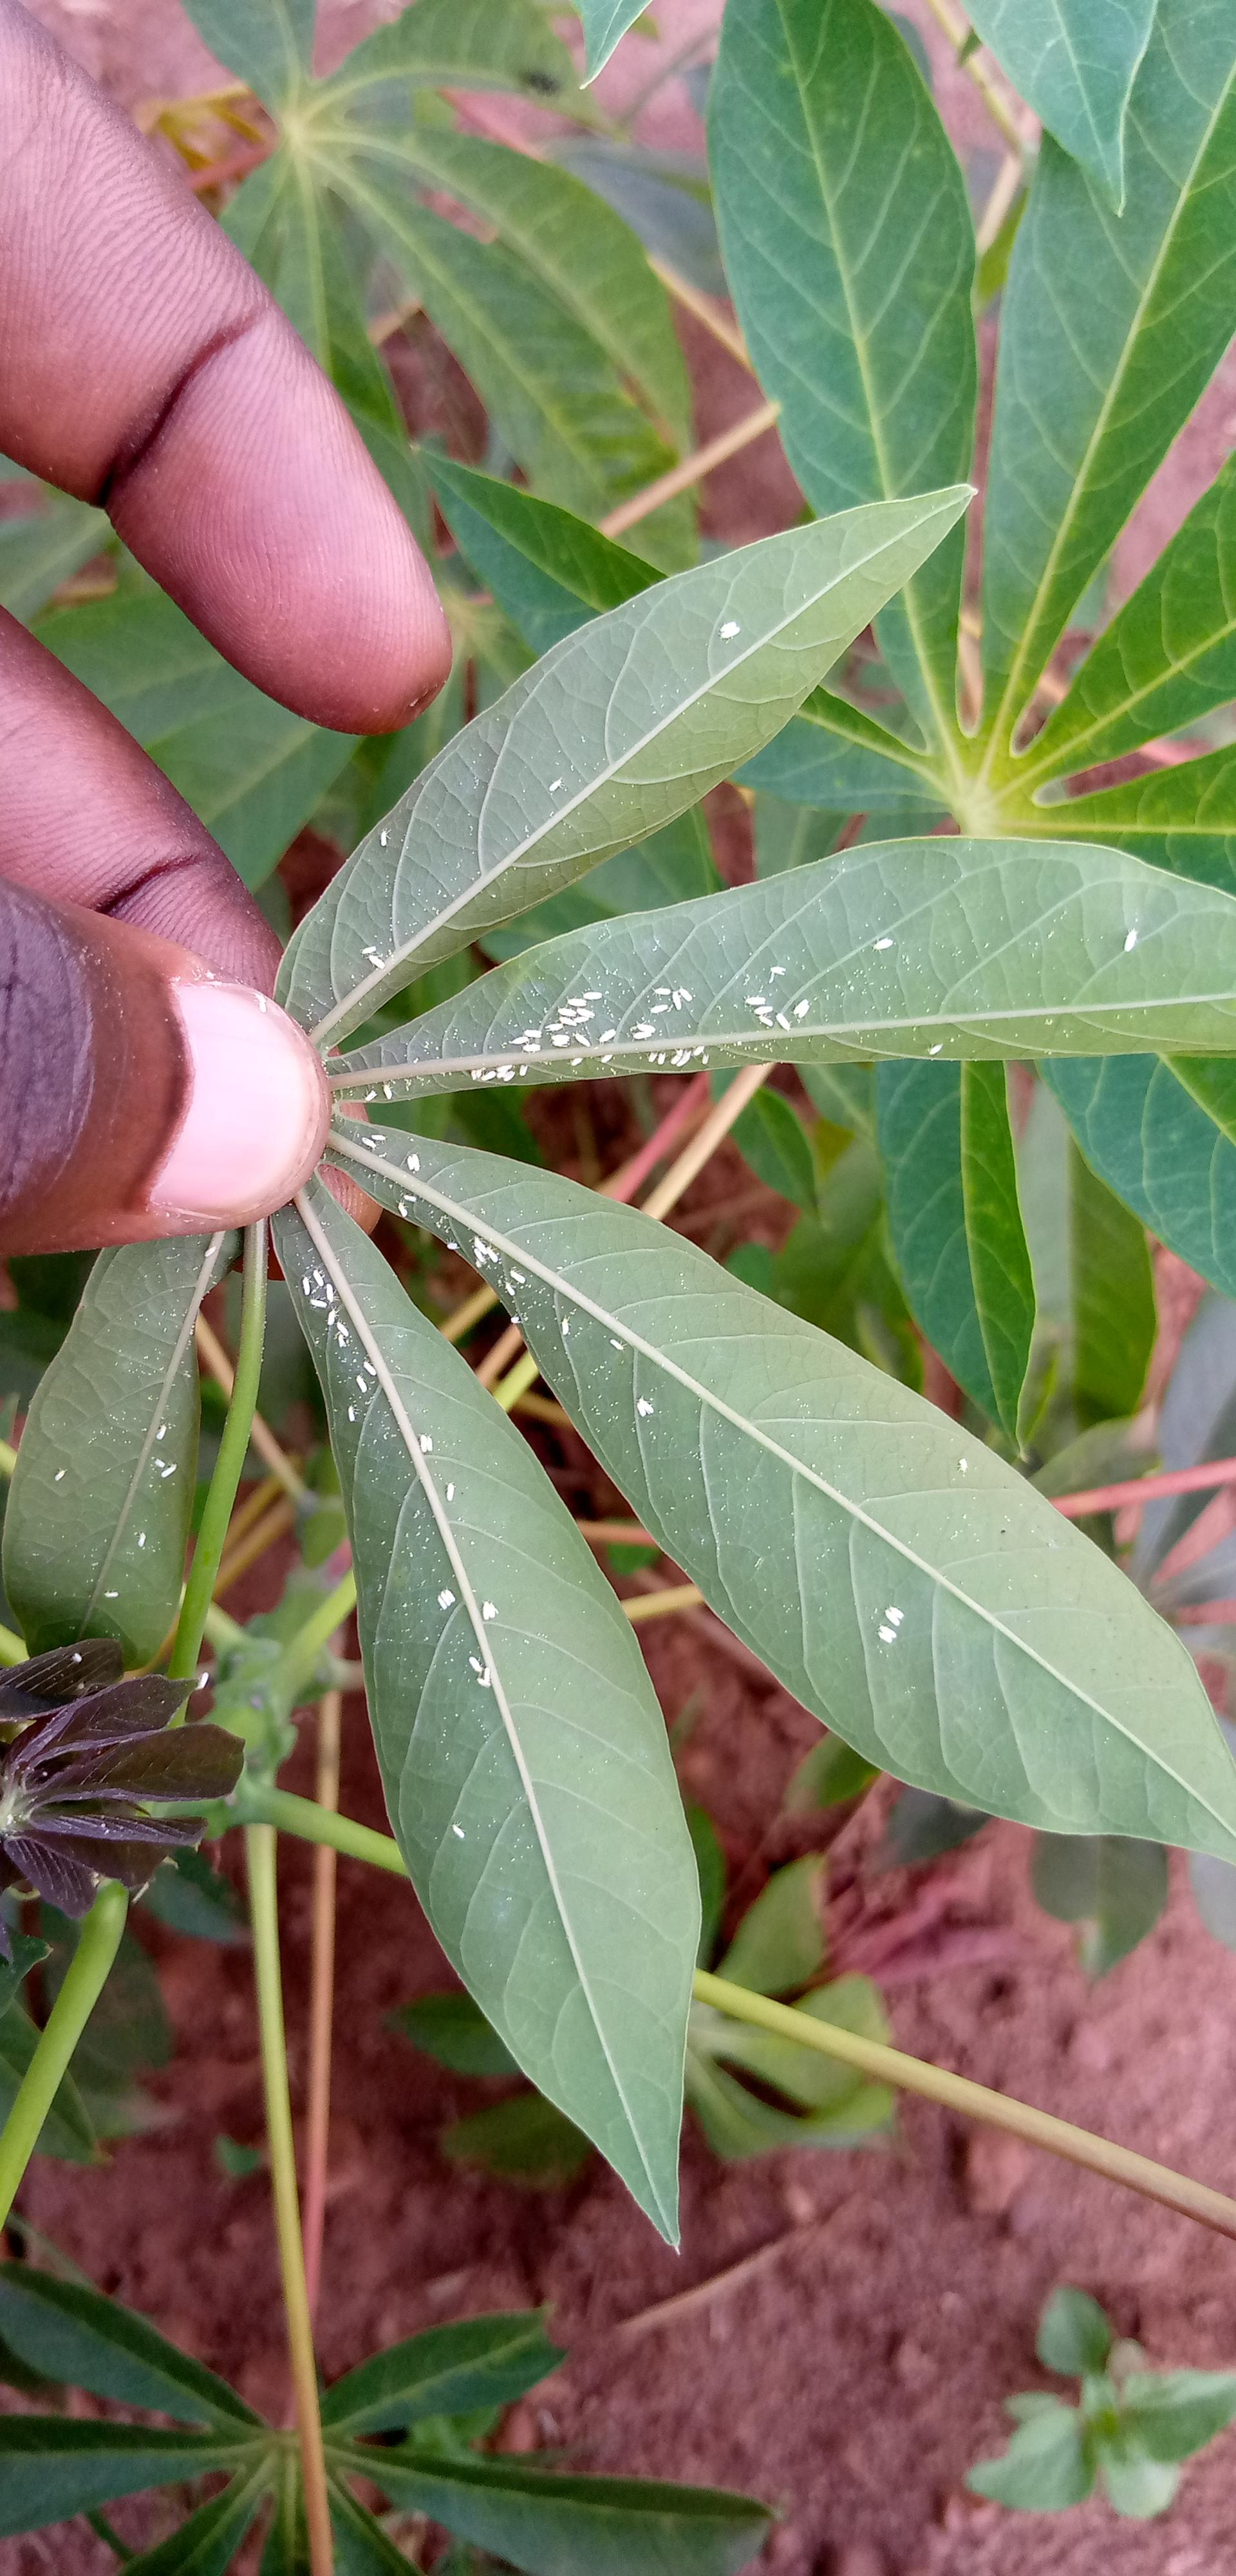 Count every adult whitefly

109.